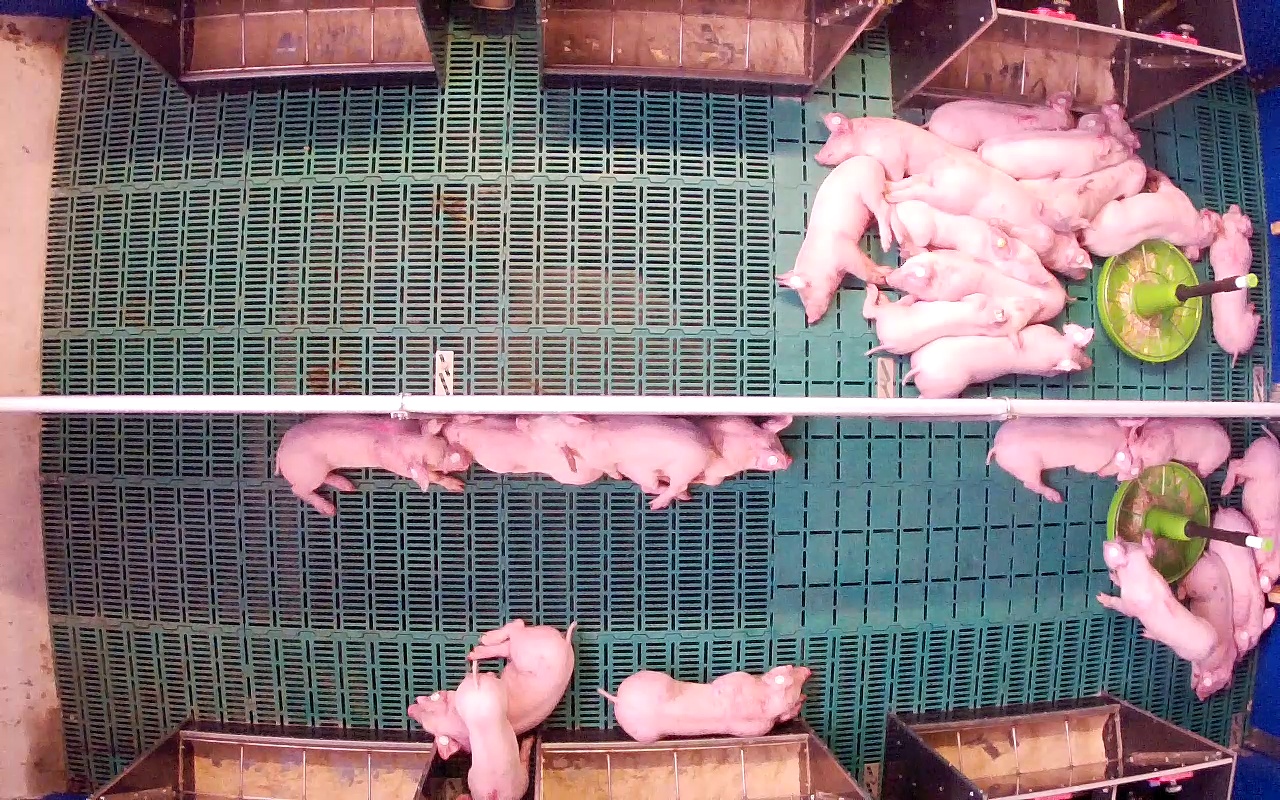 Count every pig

26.